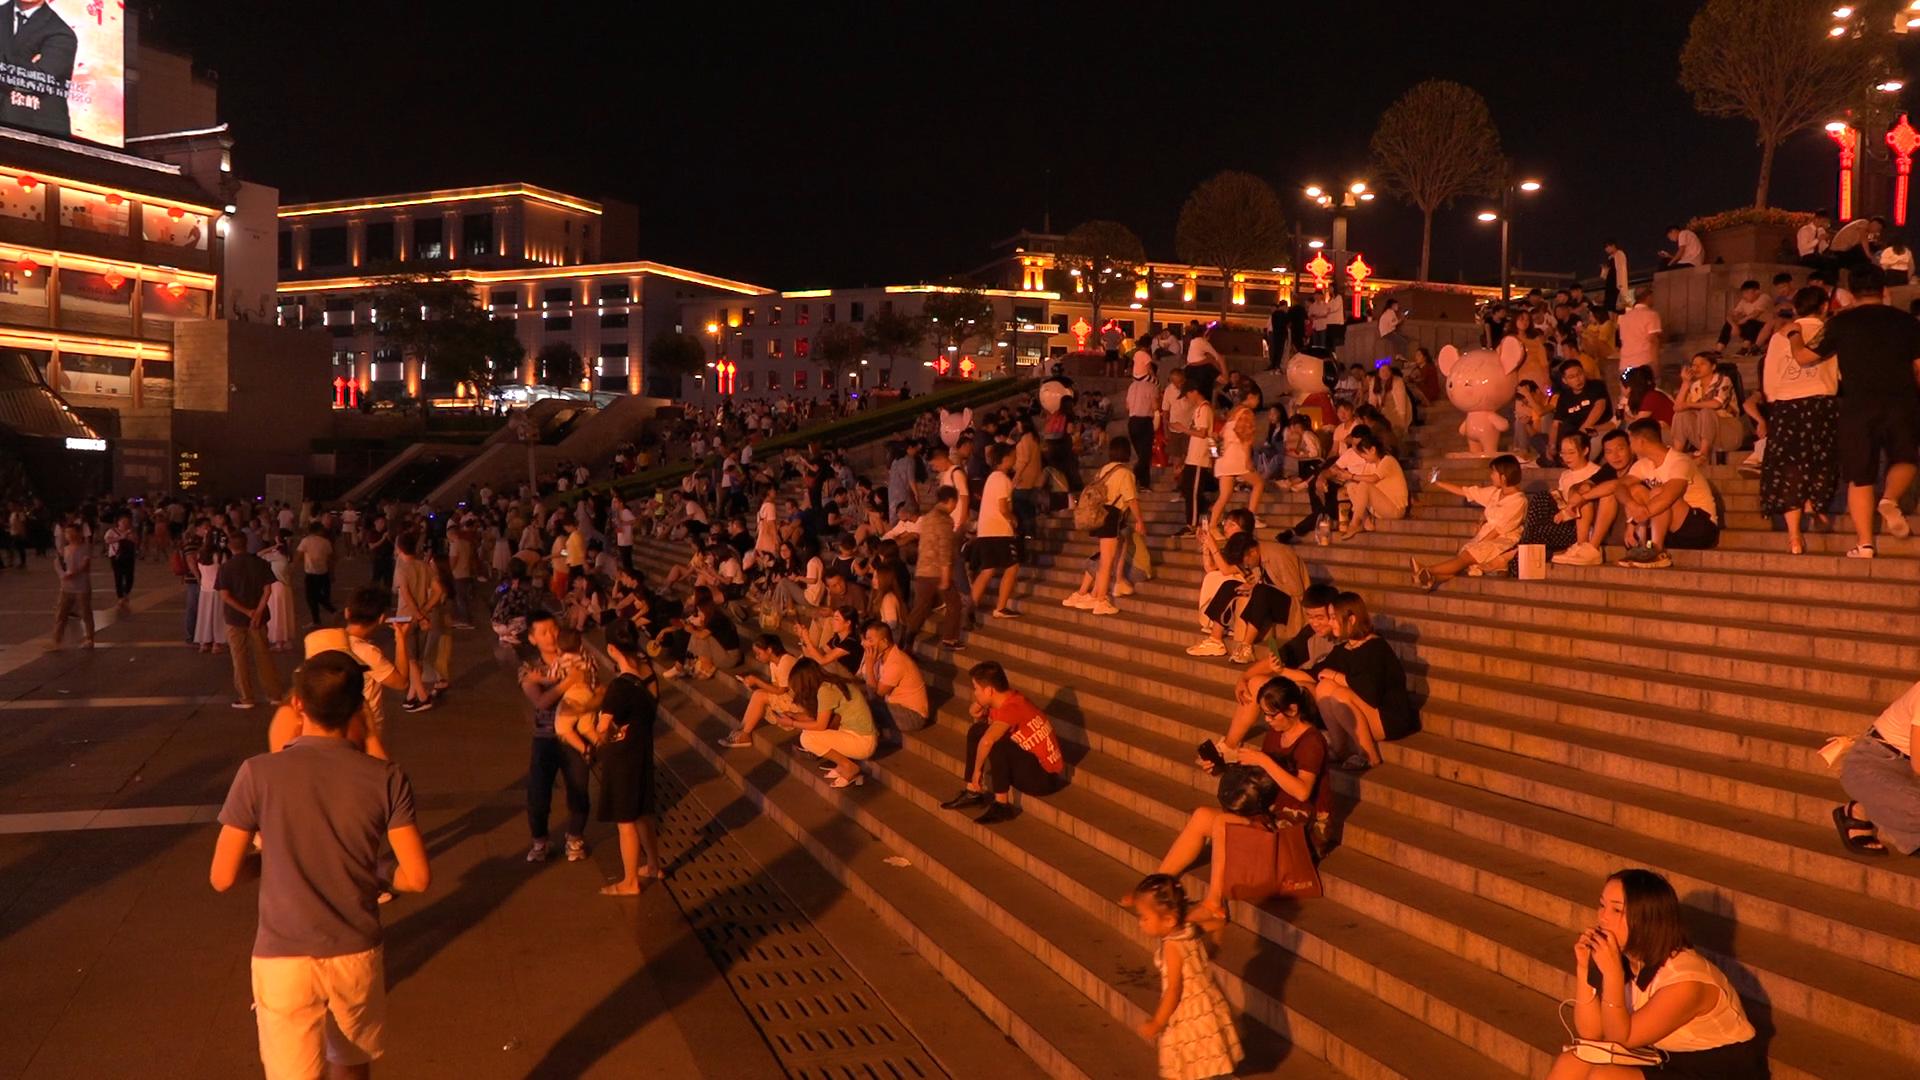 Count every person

276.